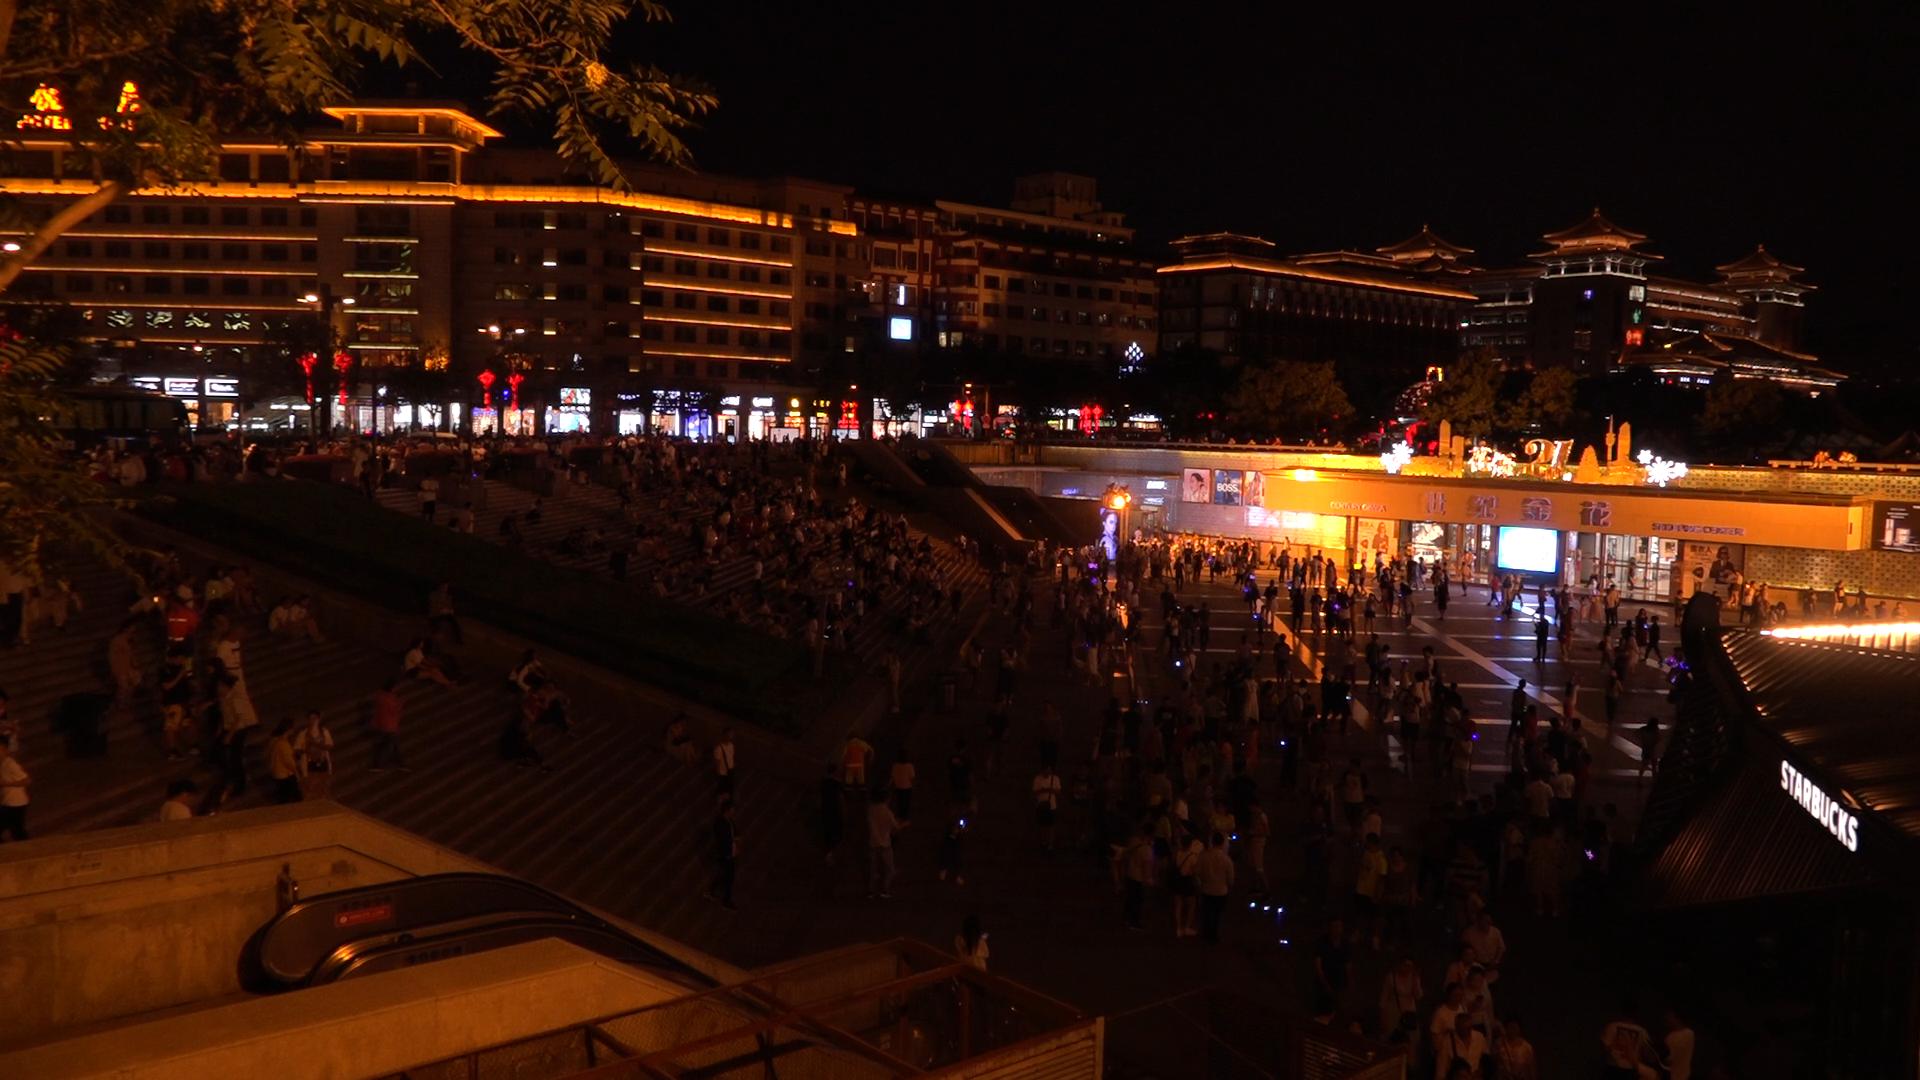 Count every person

401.